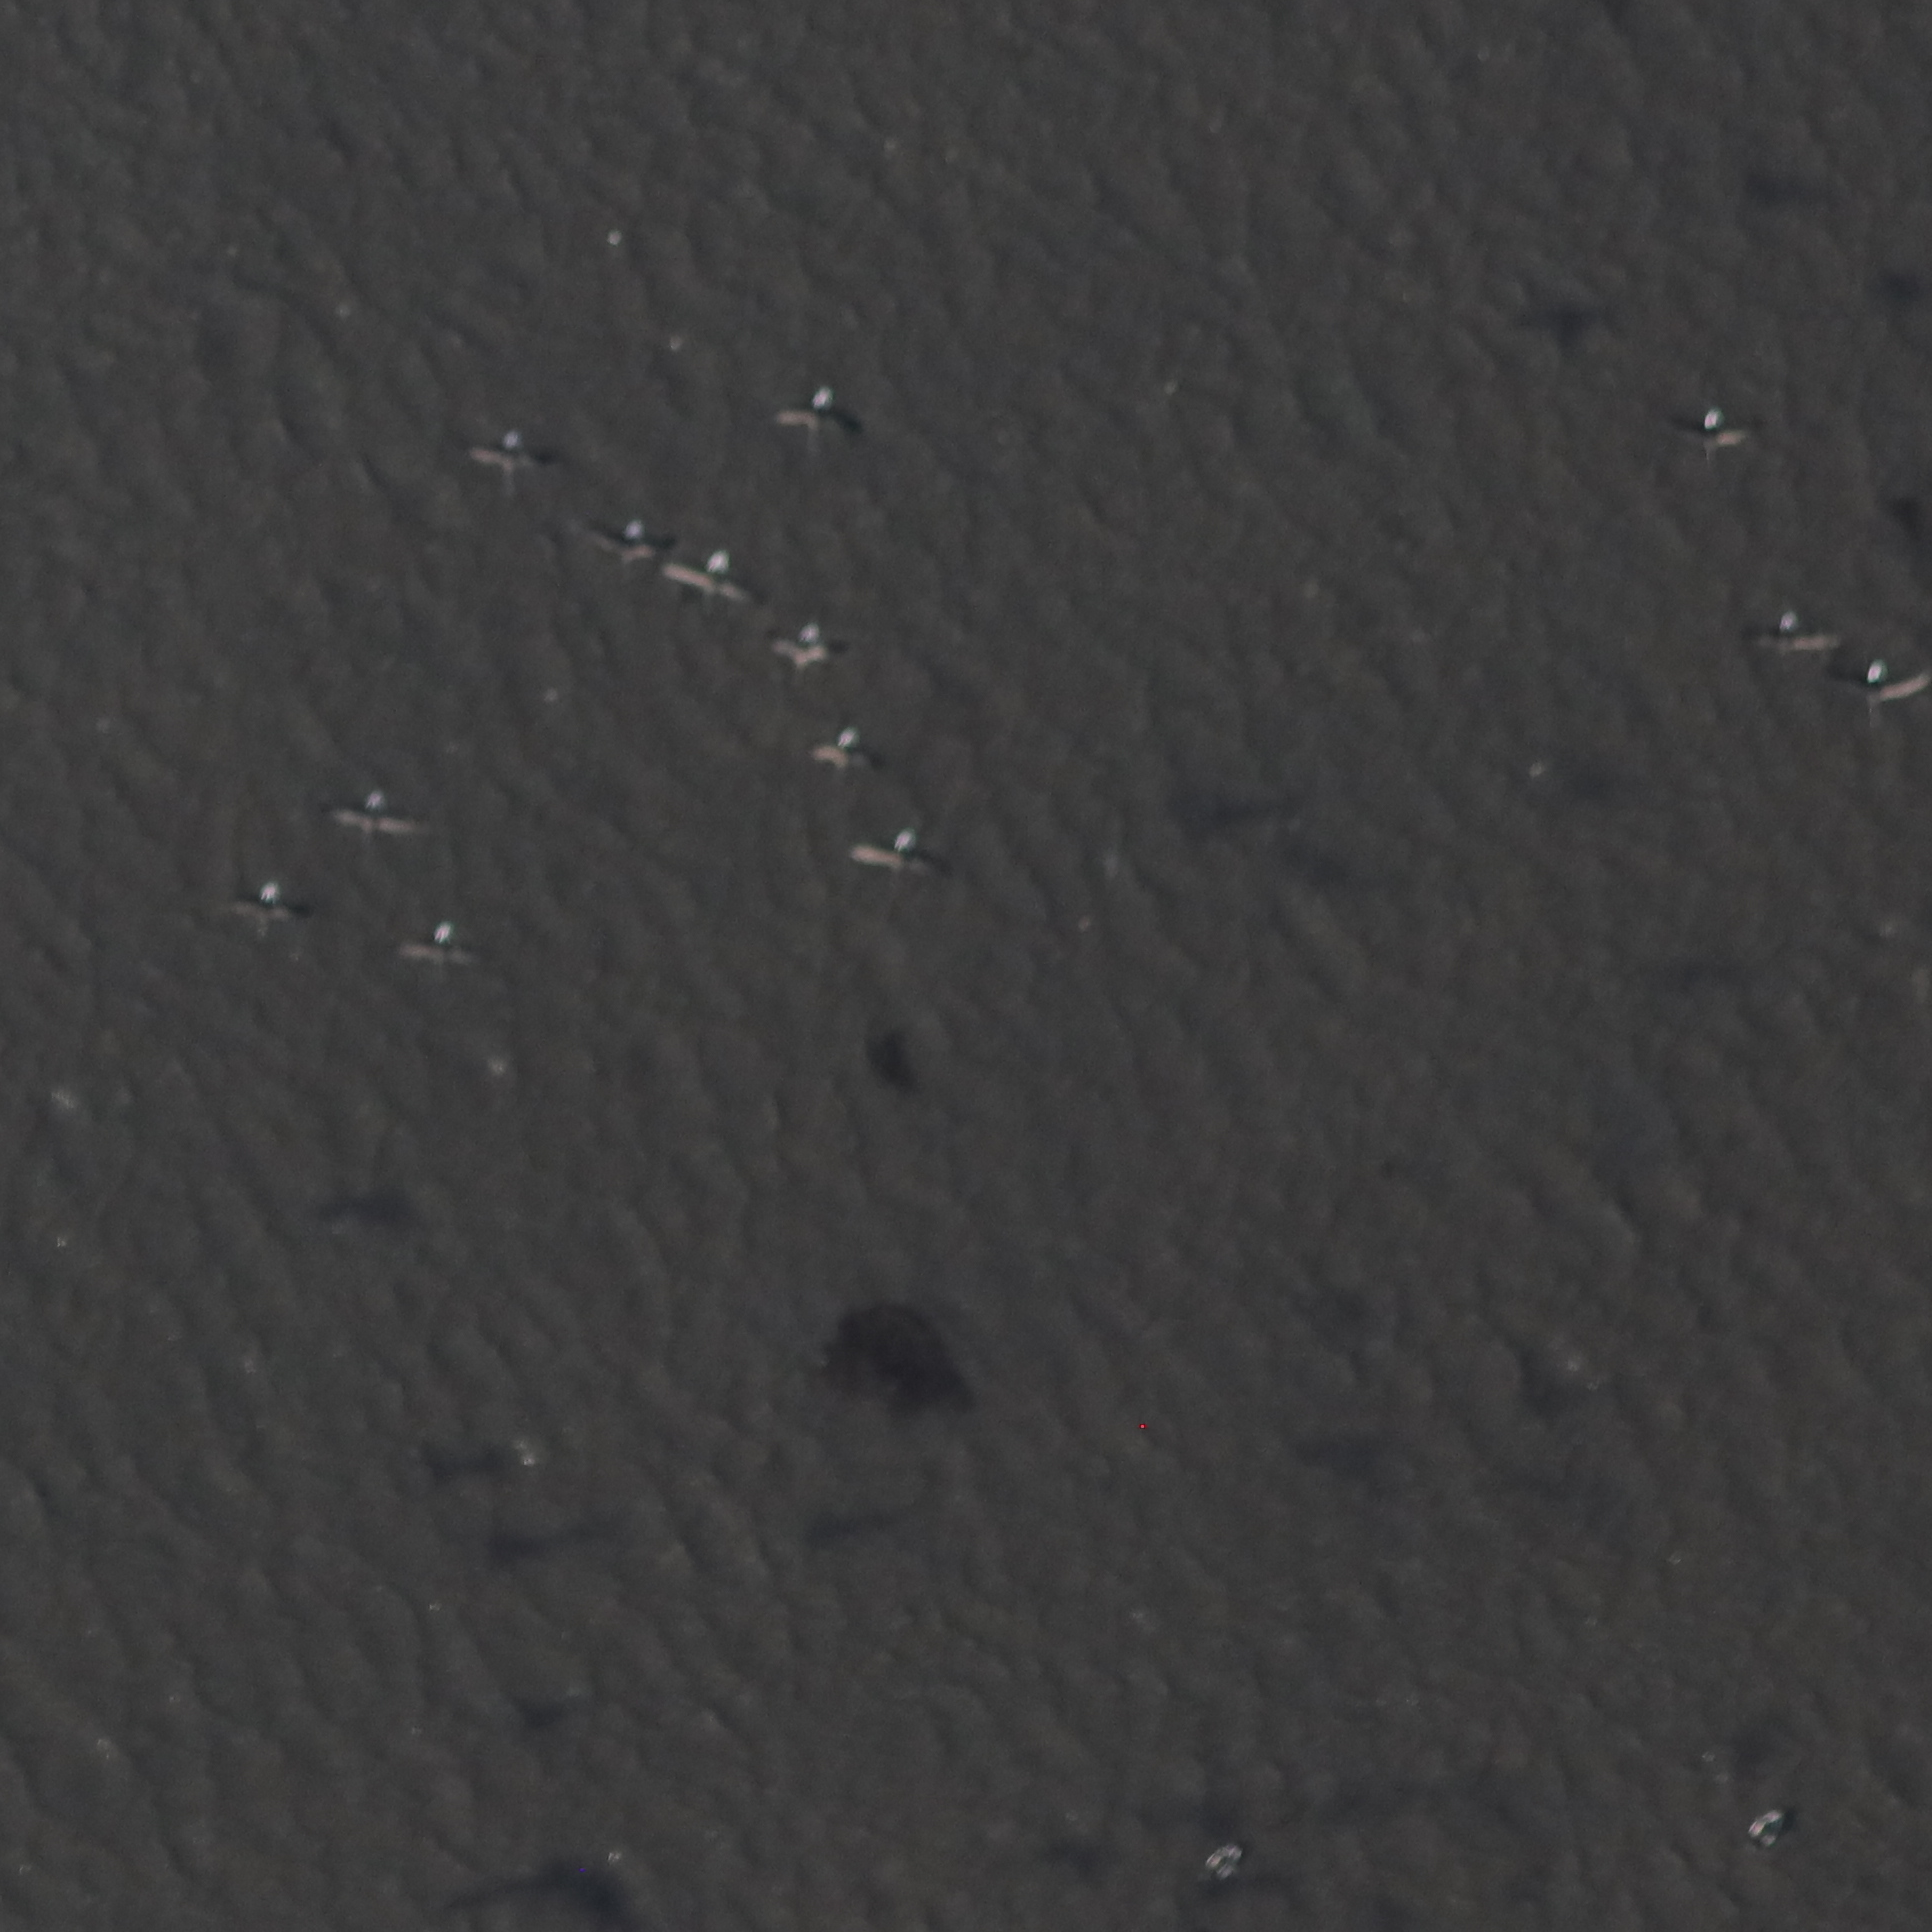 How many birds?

15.